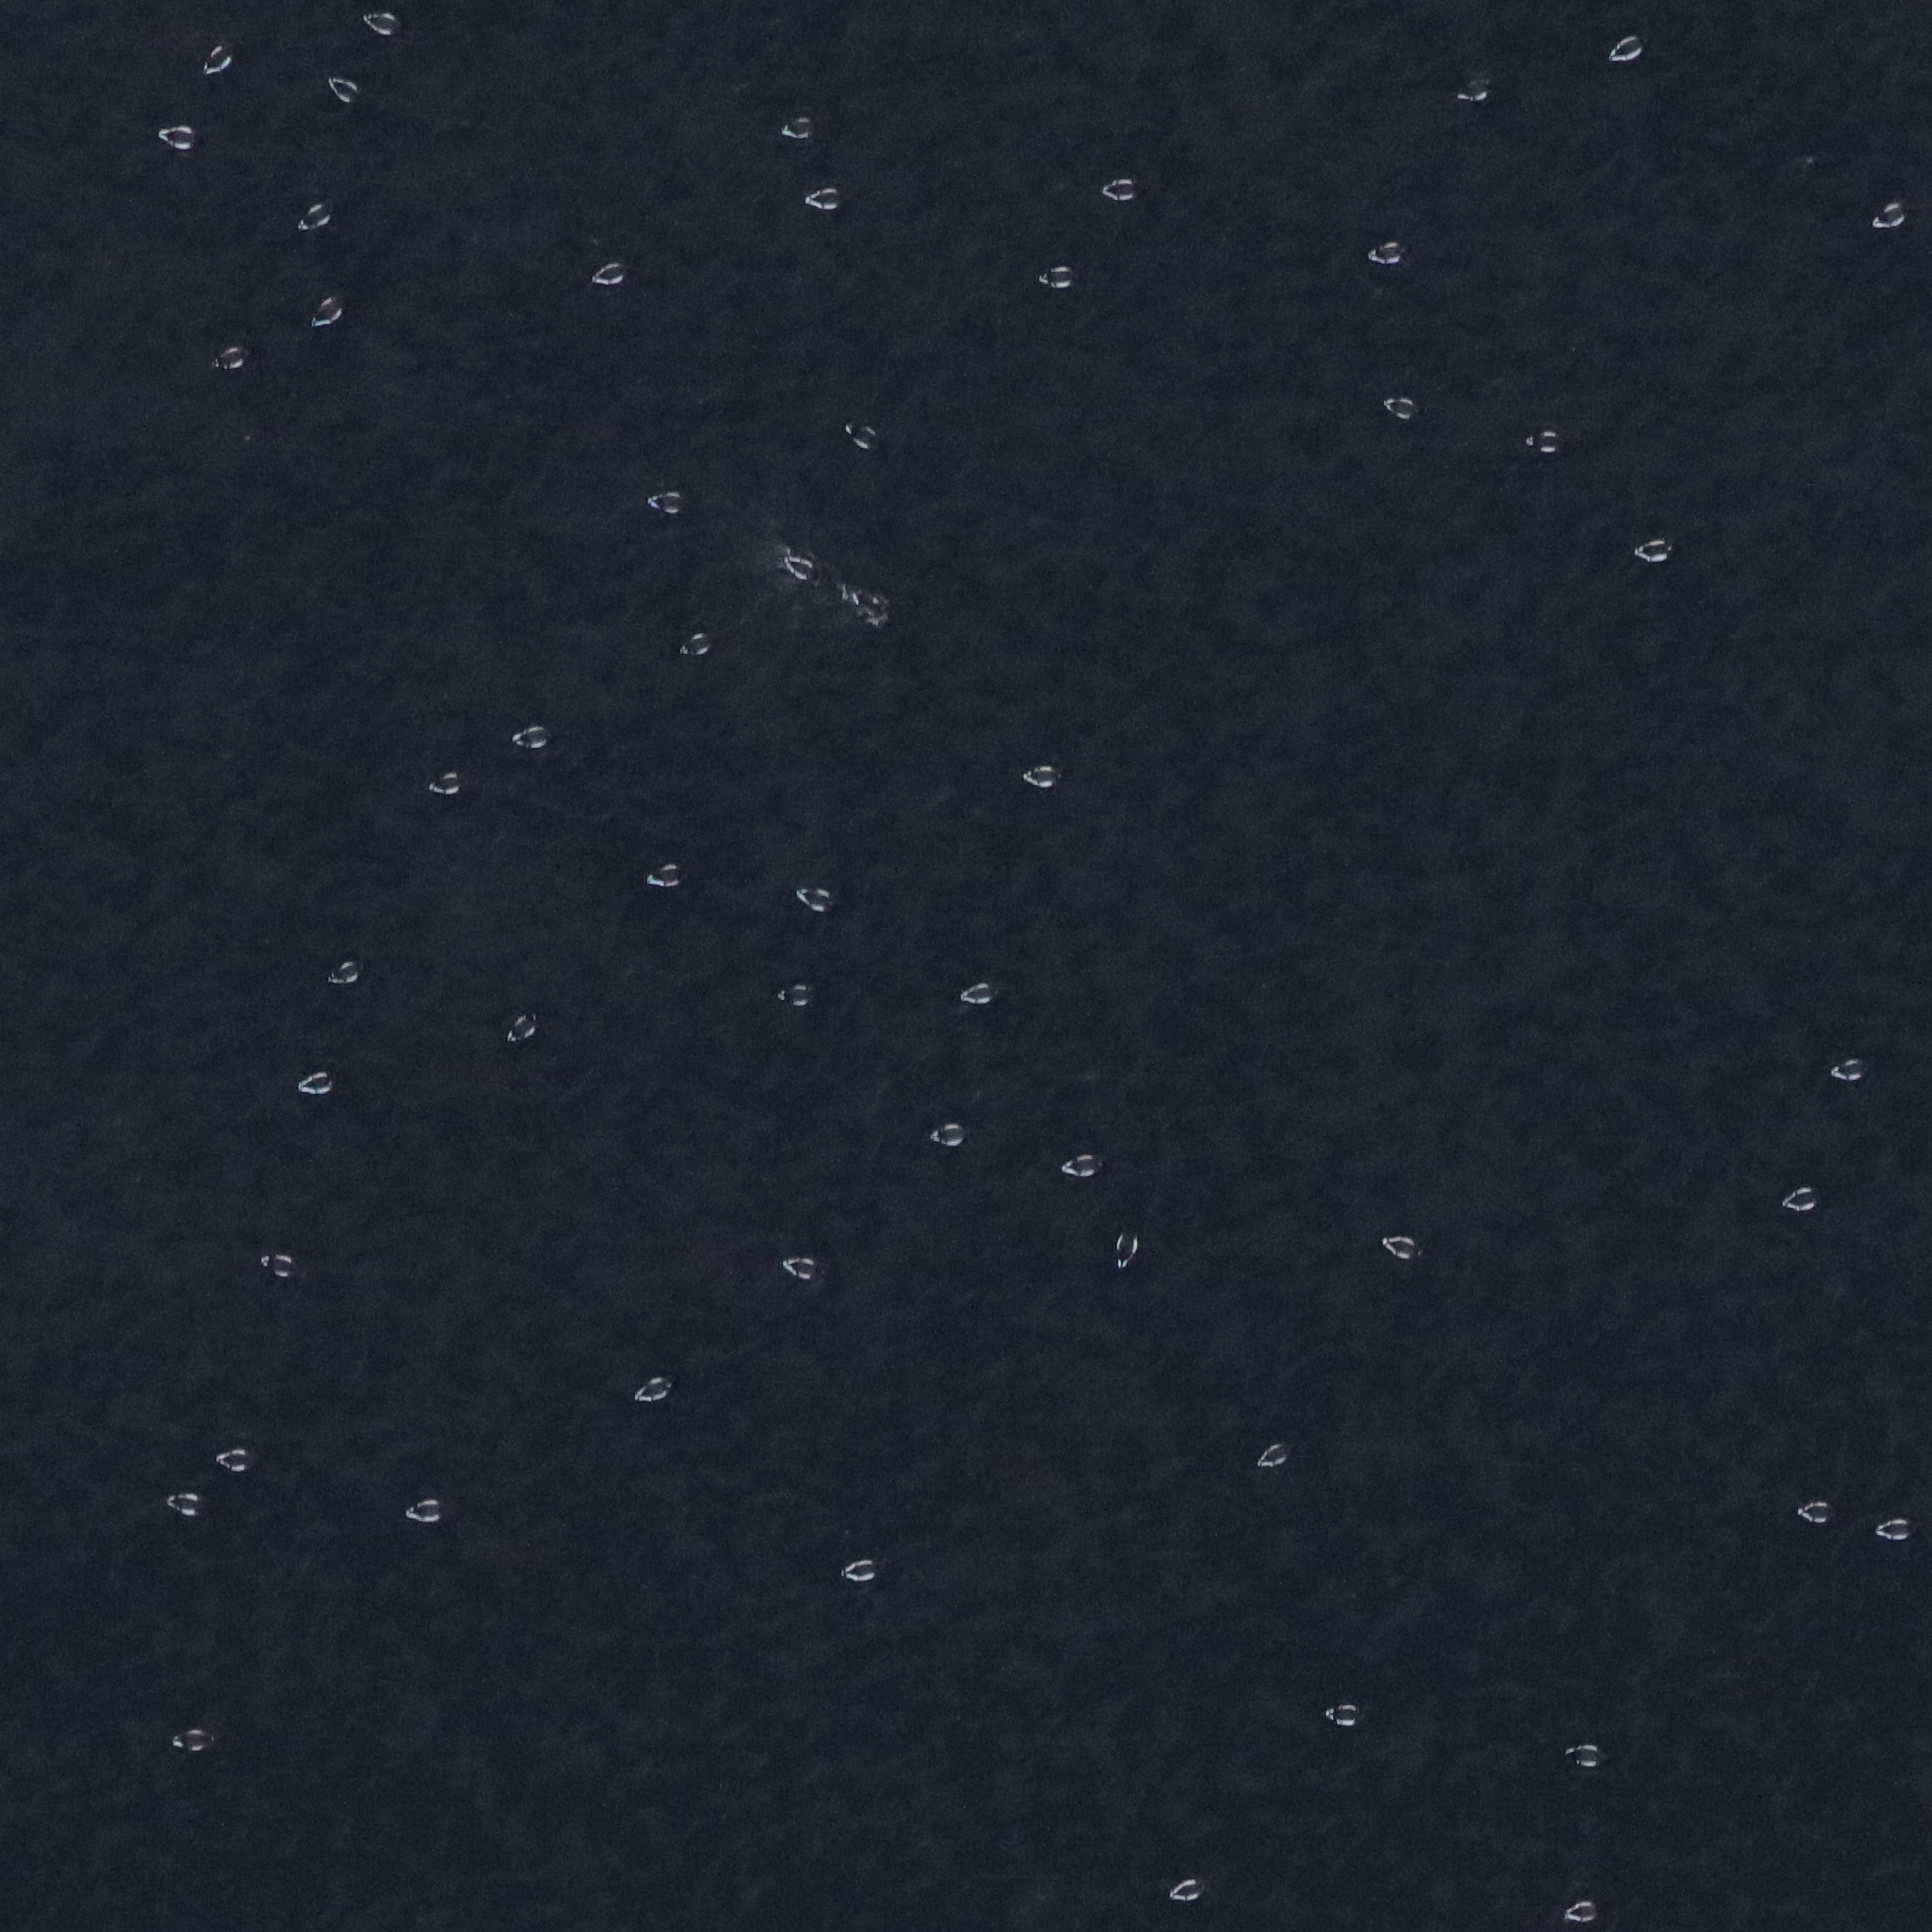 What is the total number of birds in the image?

55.